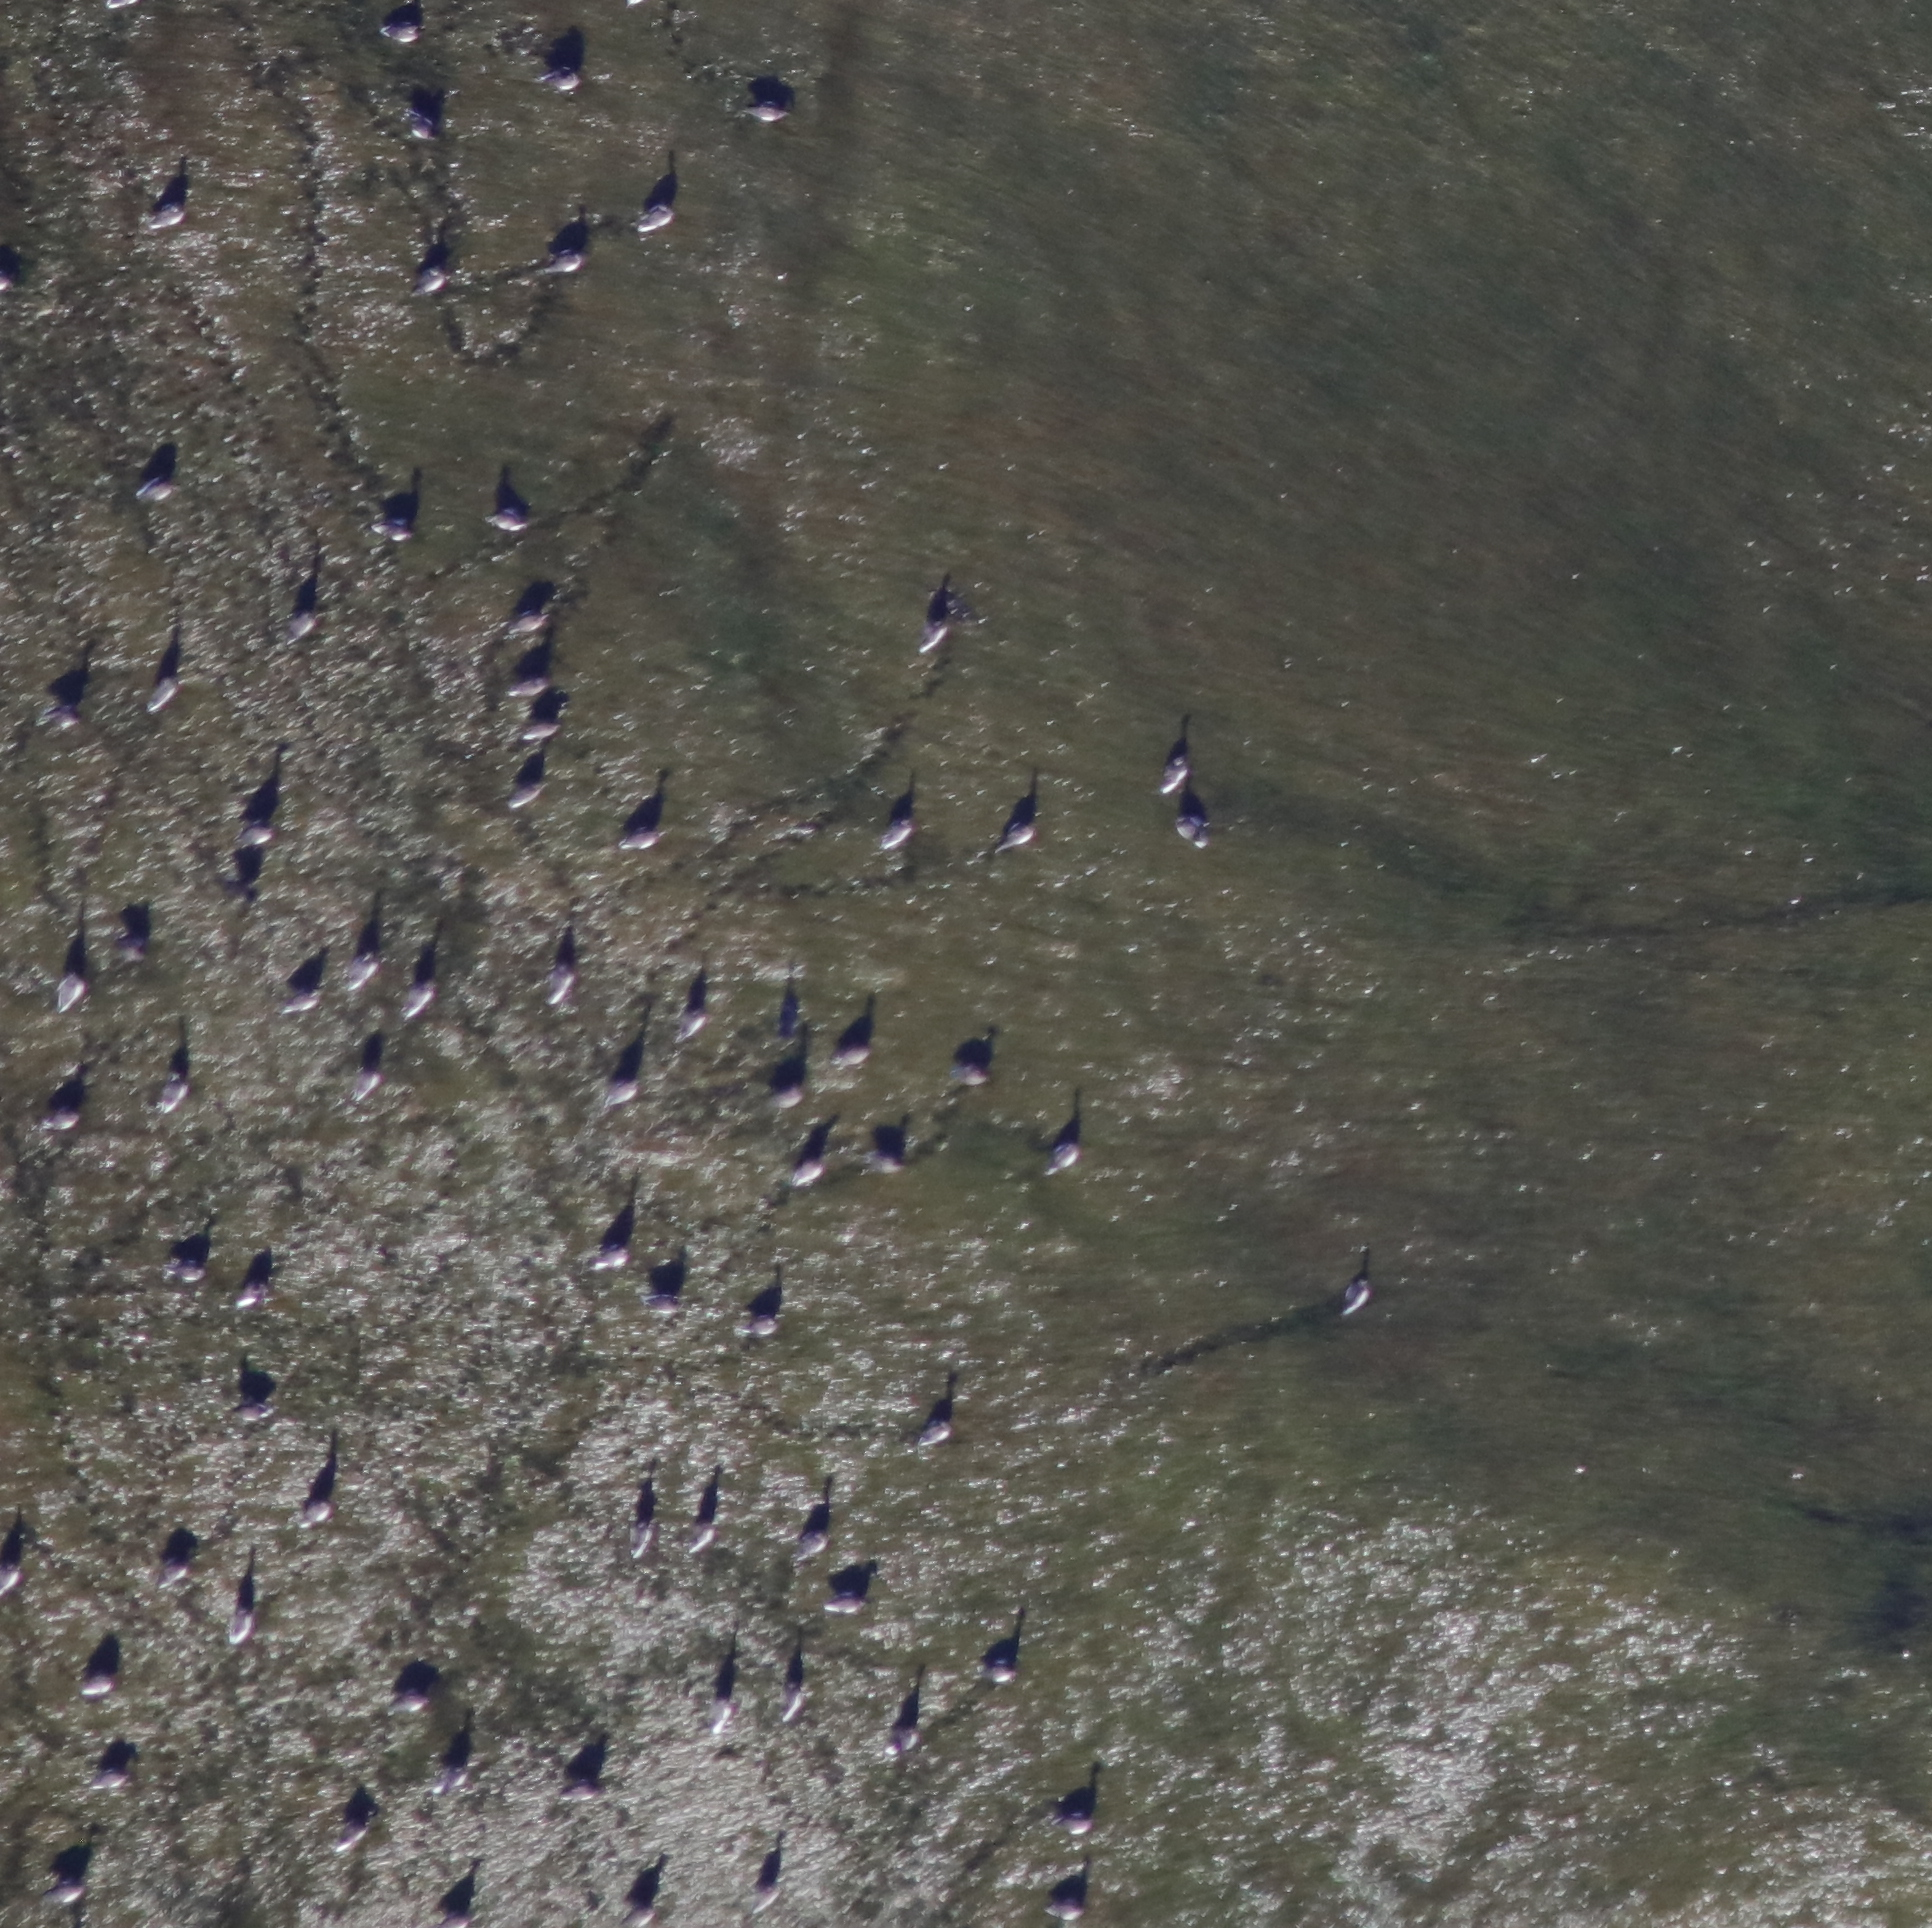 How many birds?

75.